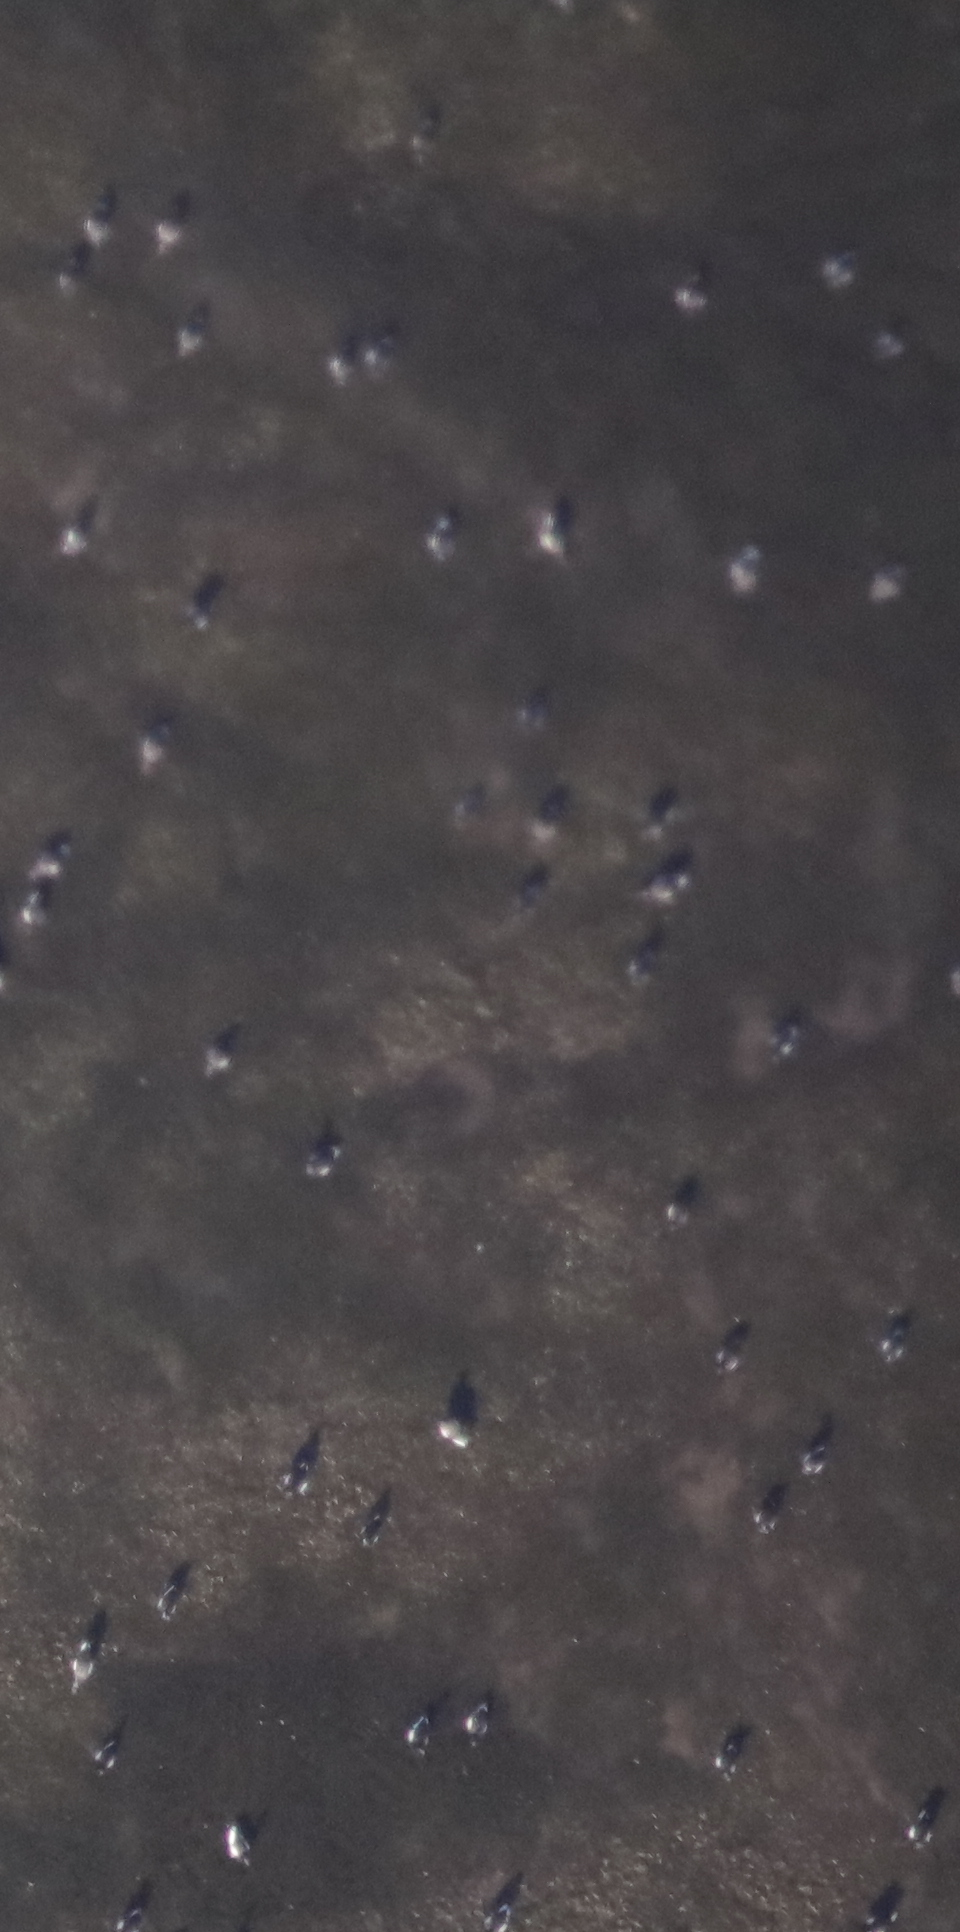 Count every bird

47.